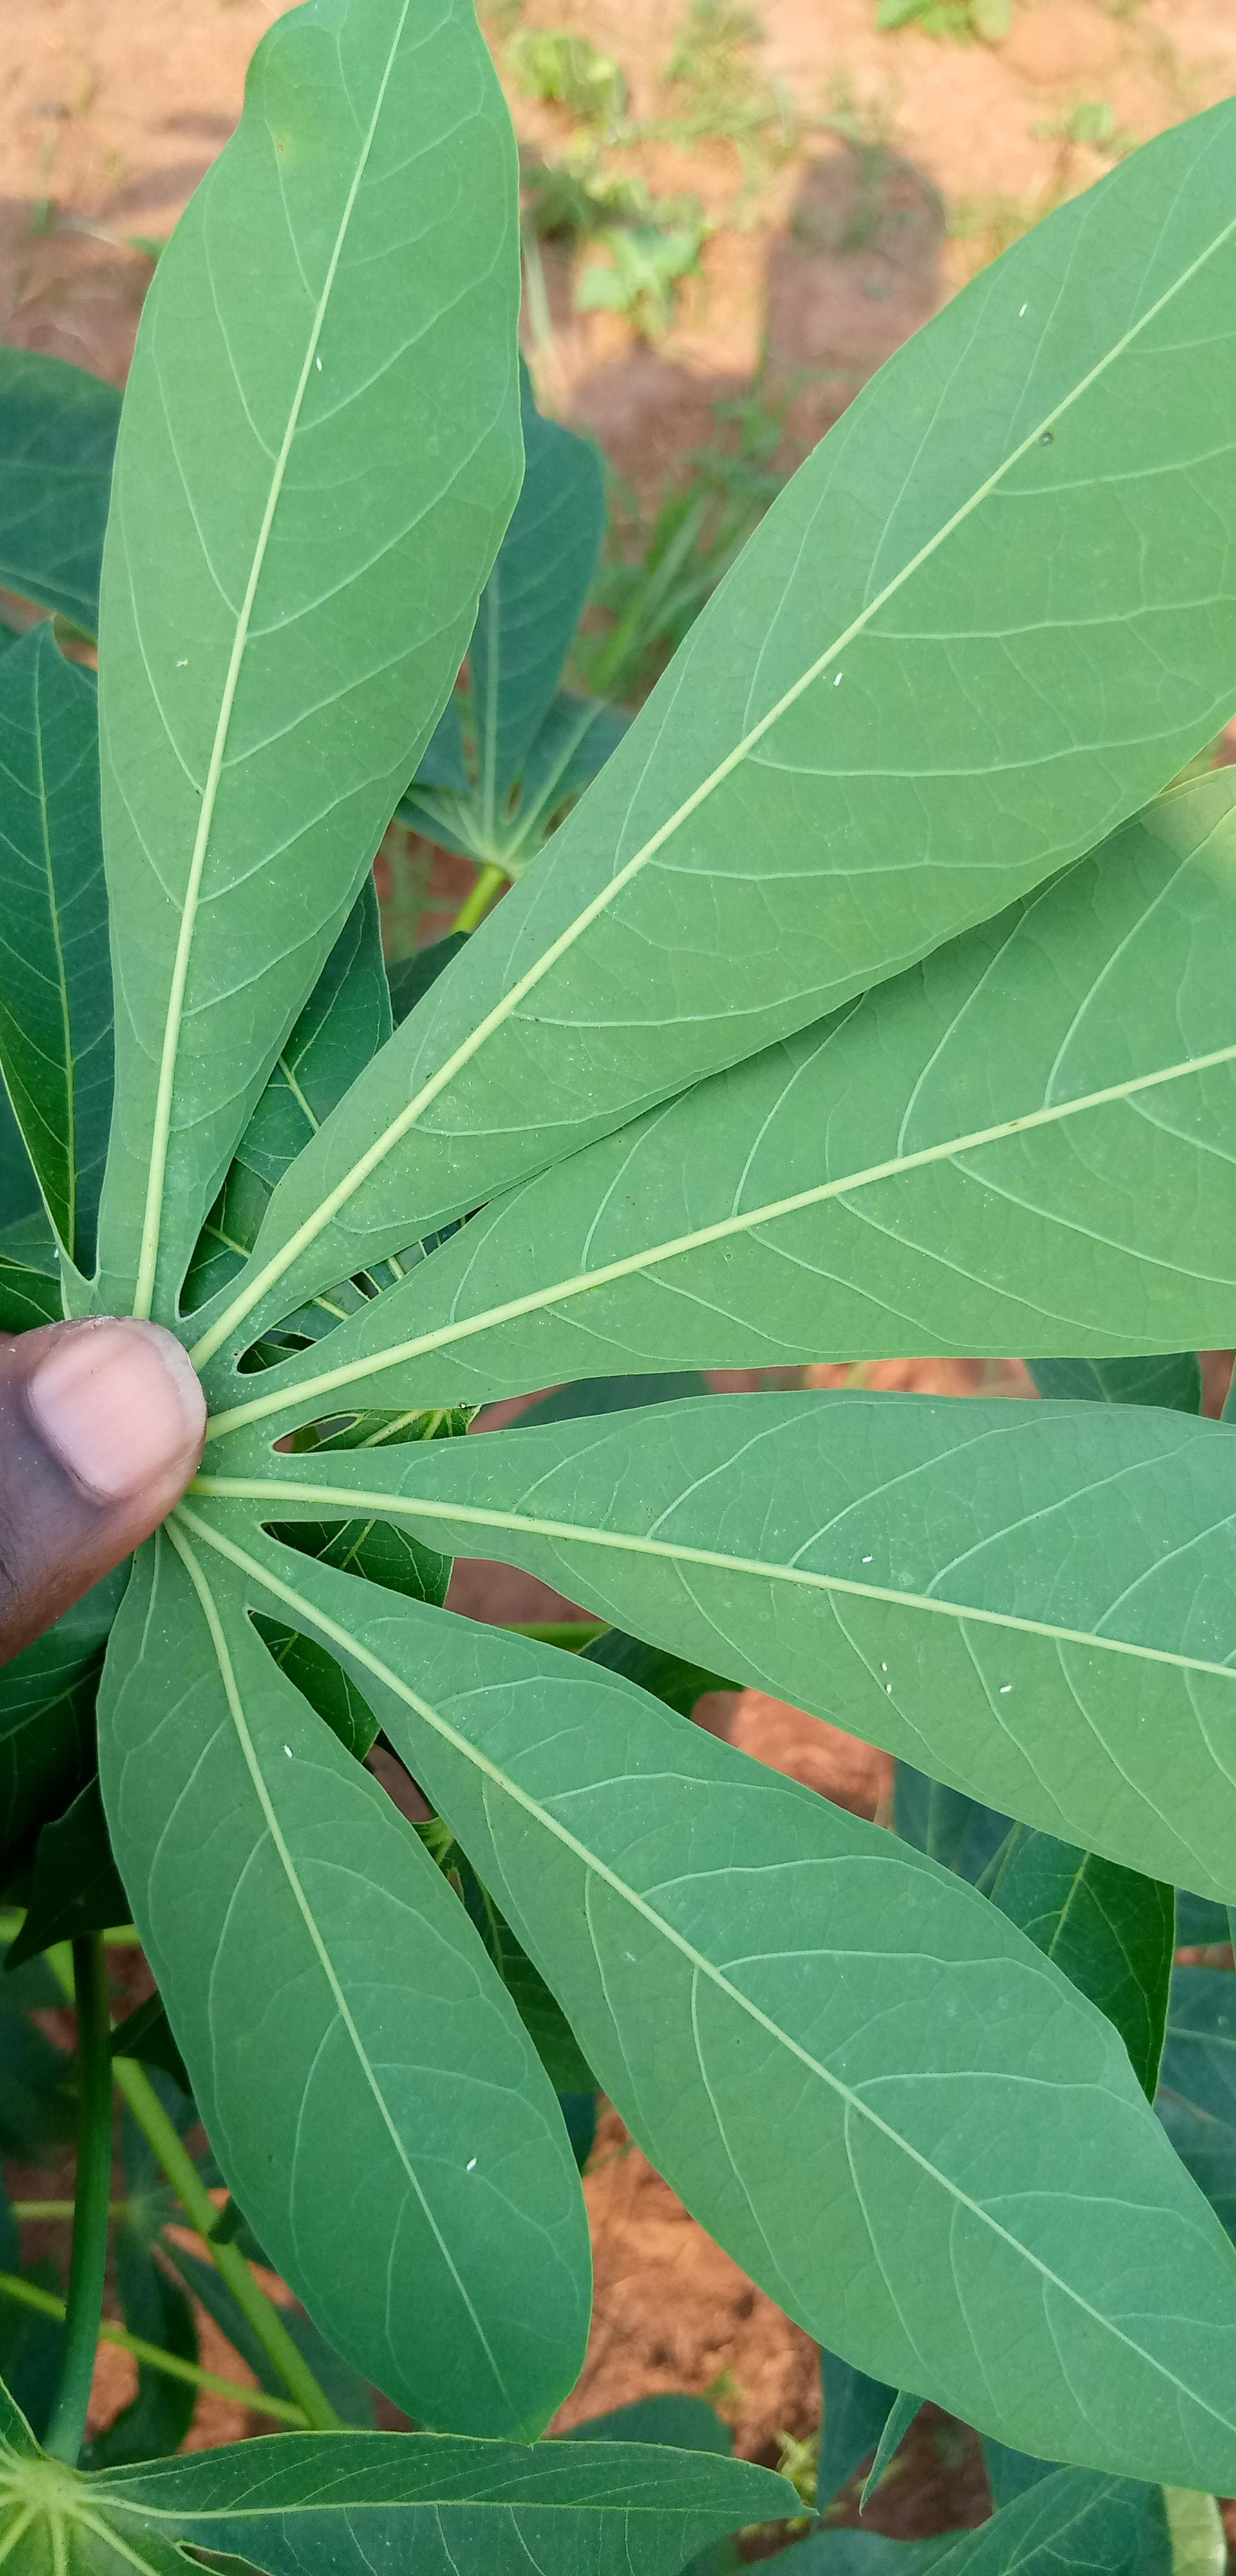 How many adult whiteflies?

10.